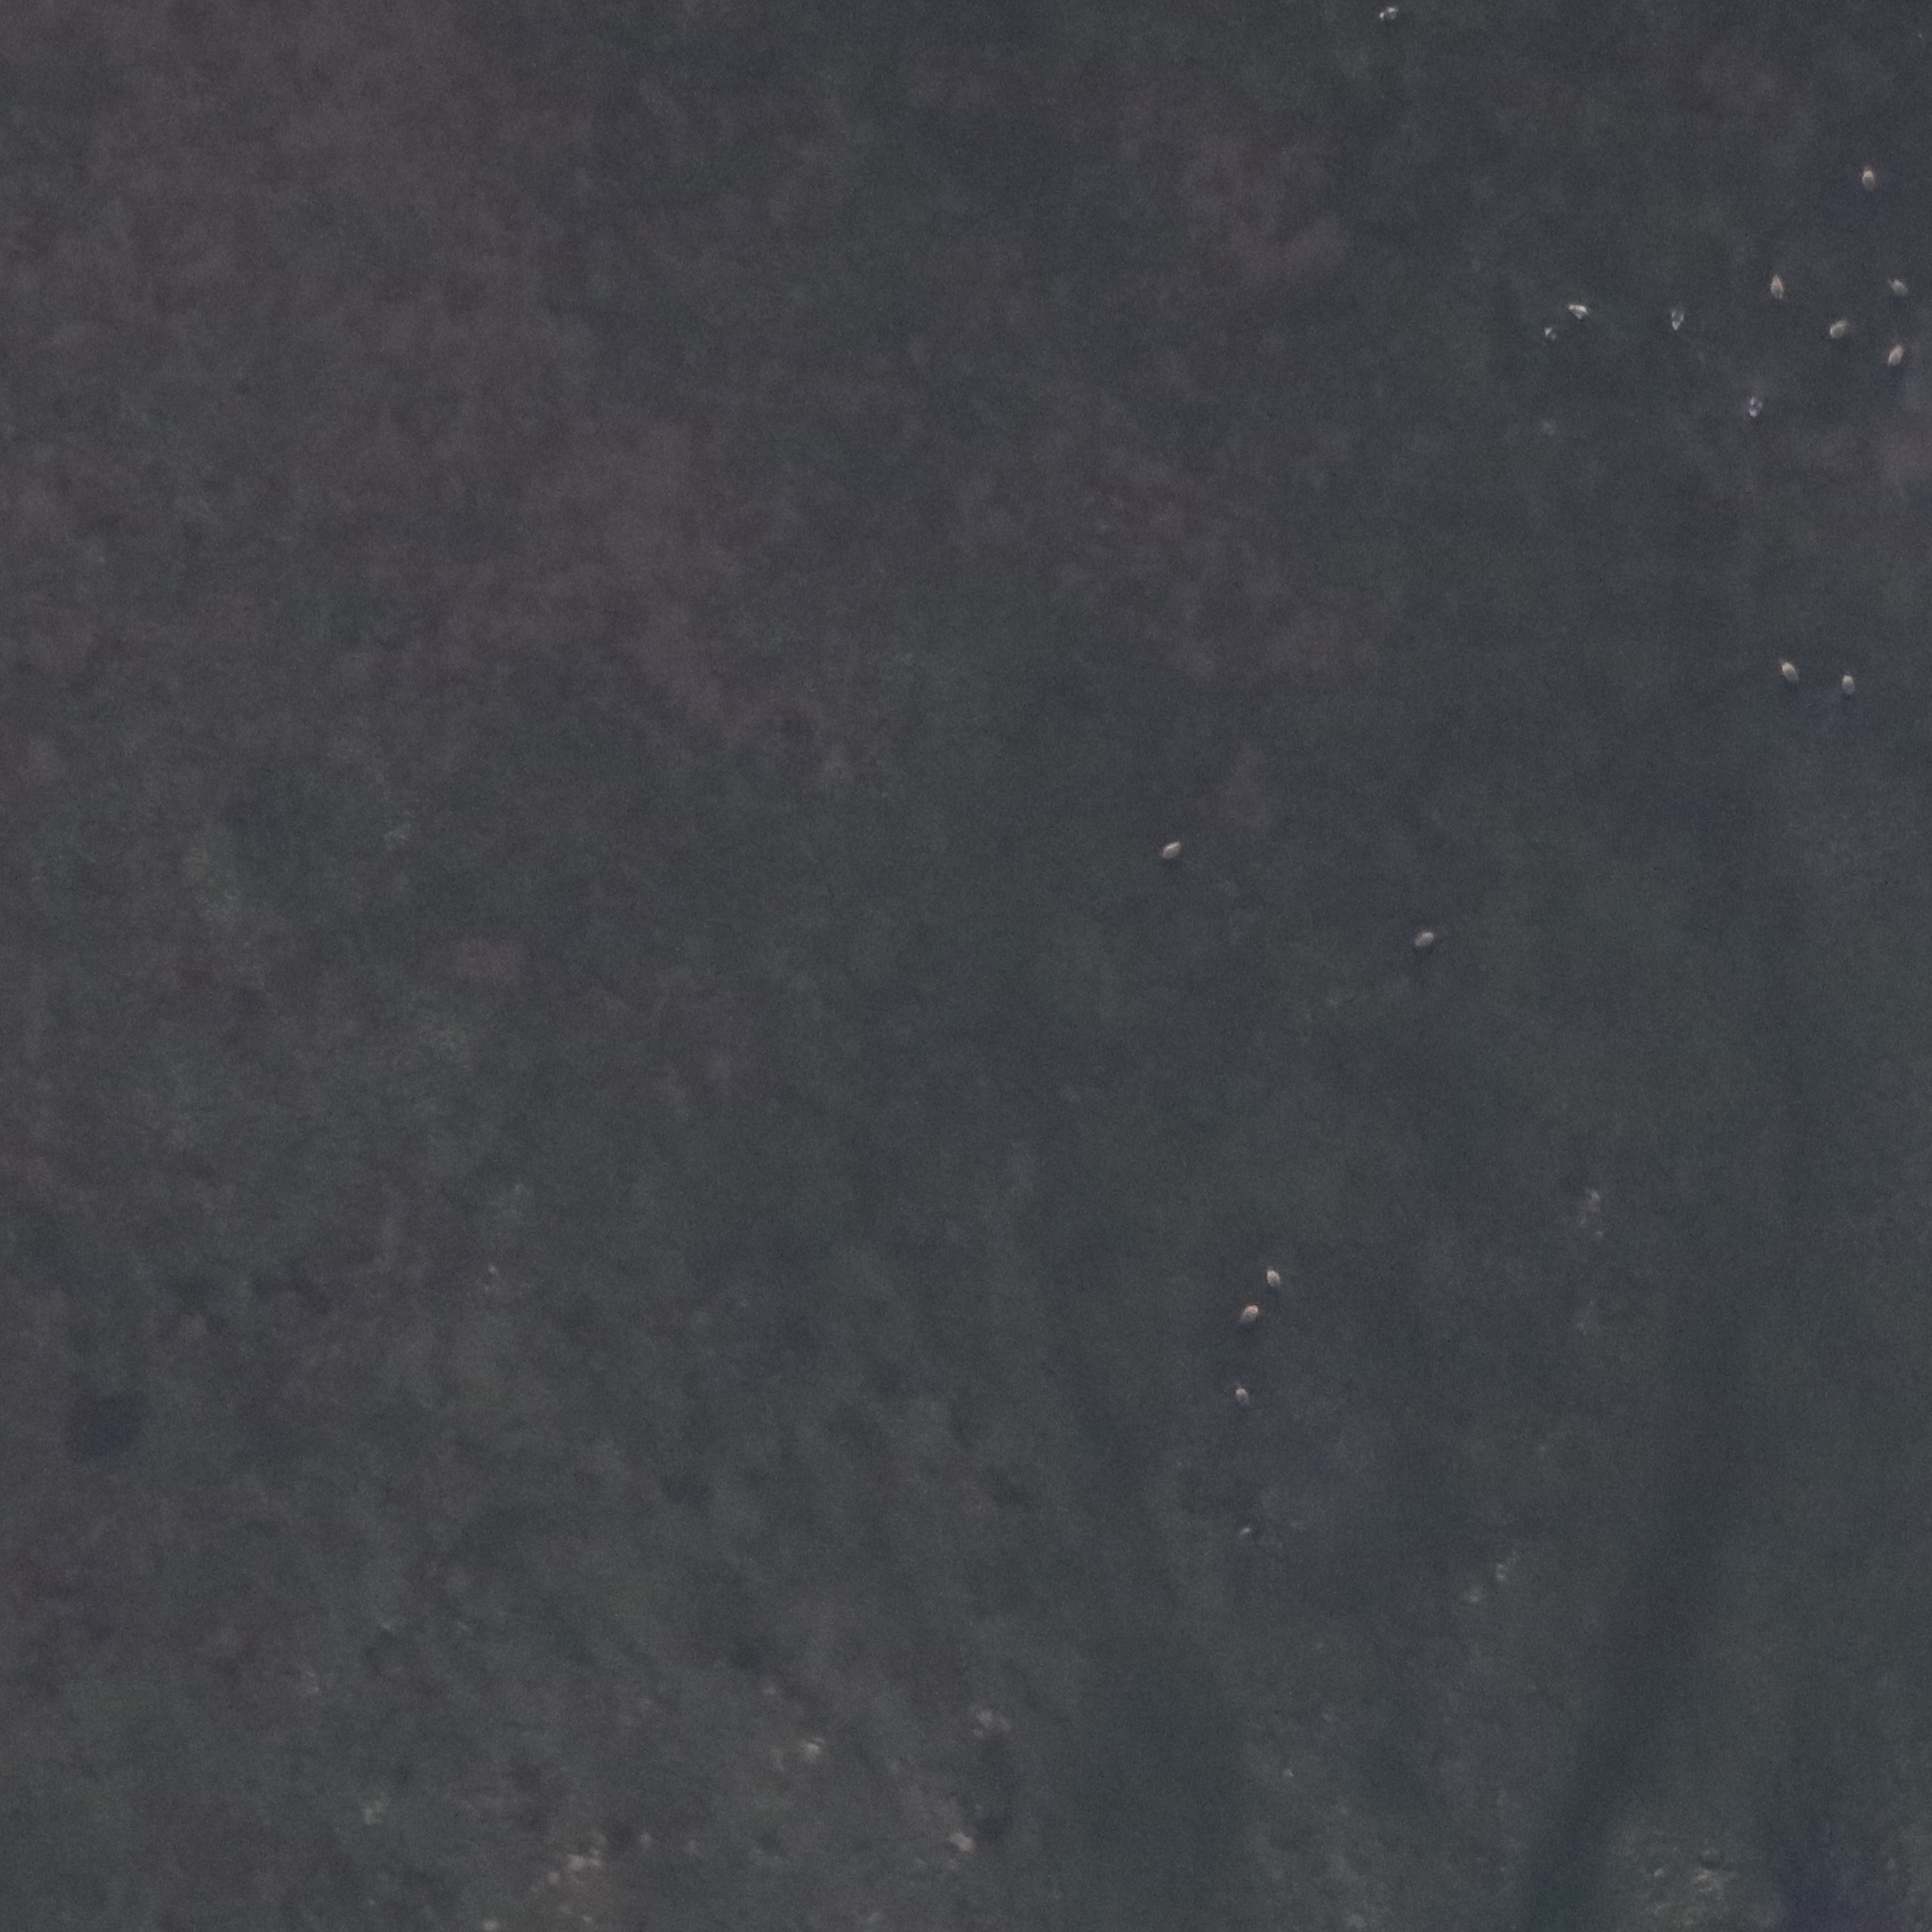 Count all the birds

17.